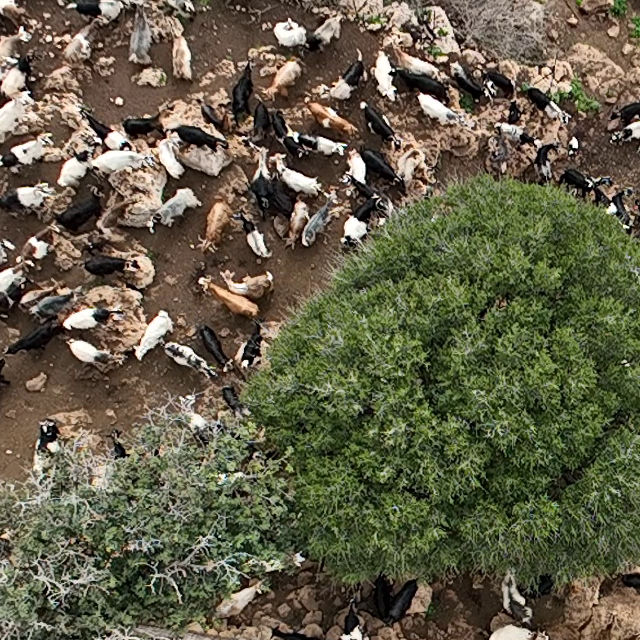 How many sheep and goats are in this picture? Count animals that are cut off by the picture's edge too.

94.